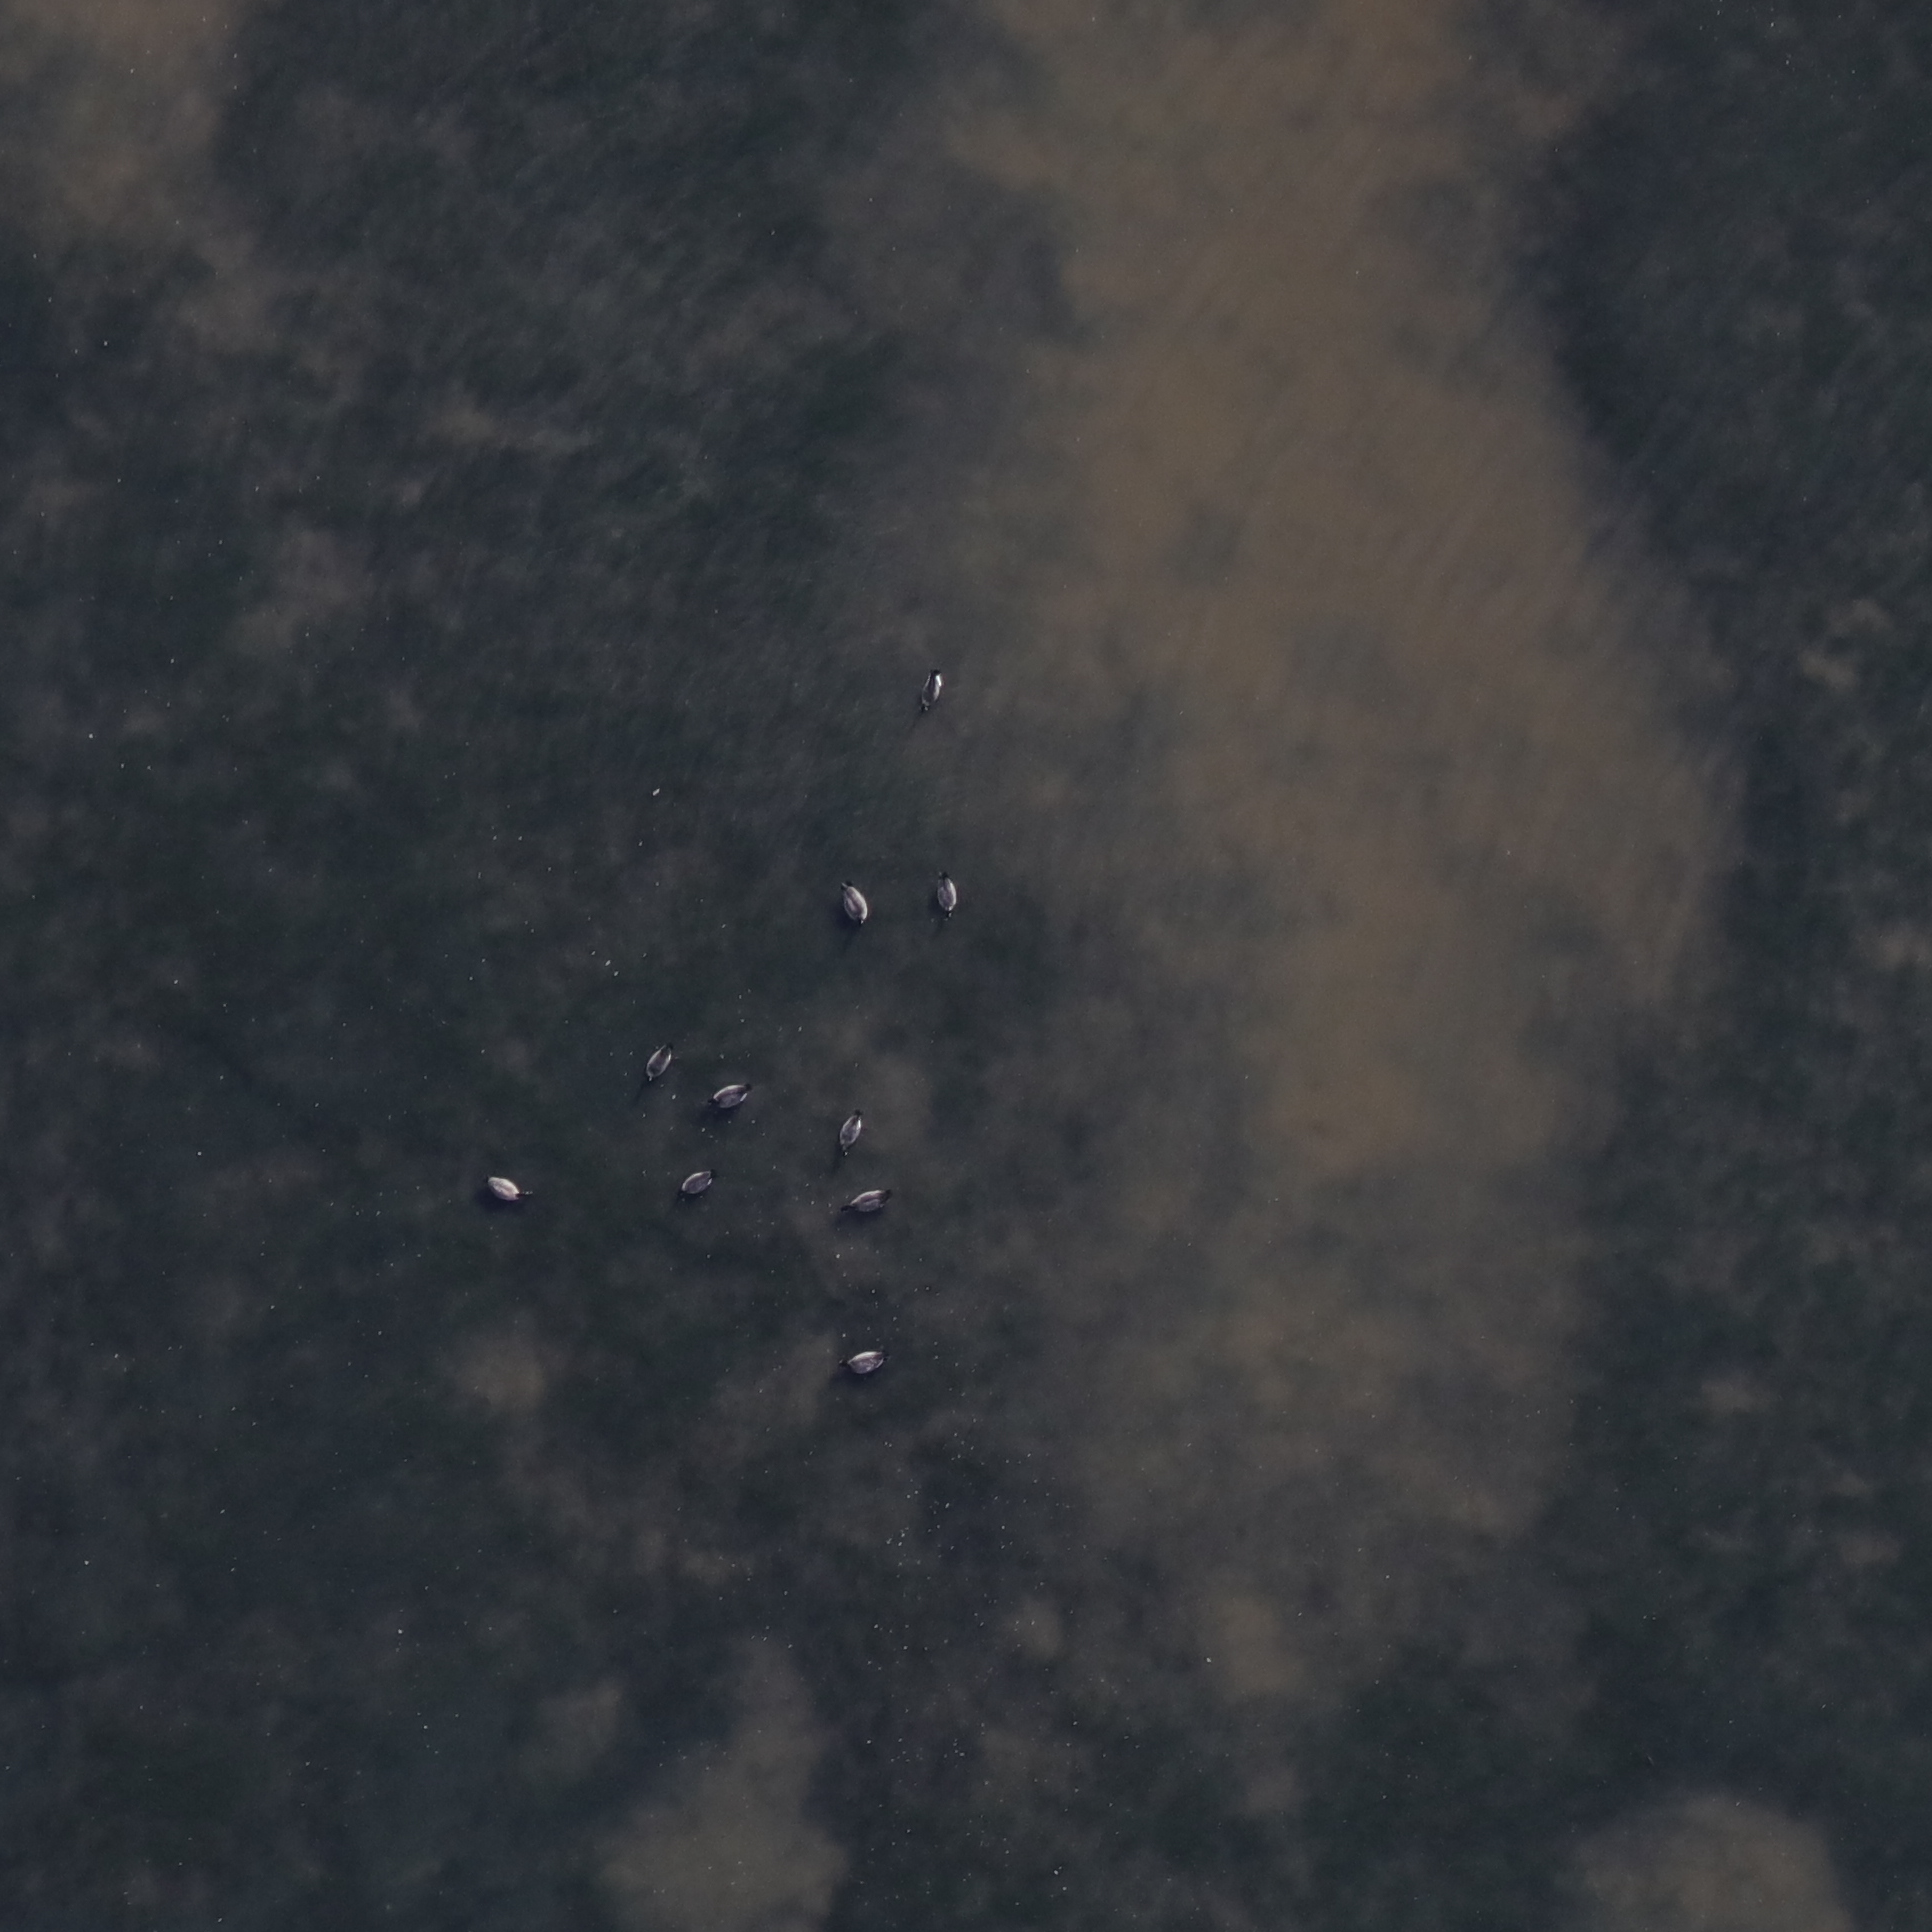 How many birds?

10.